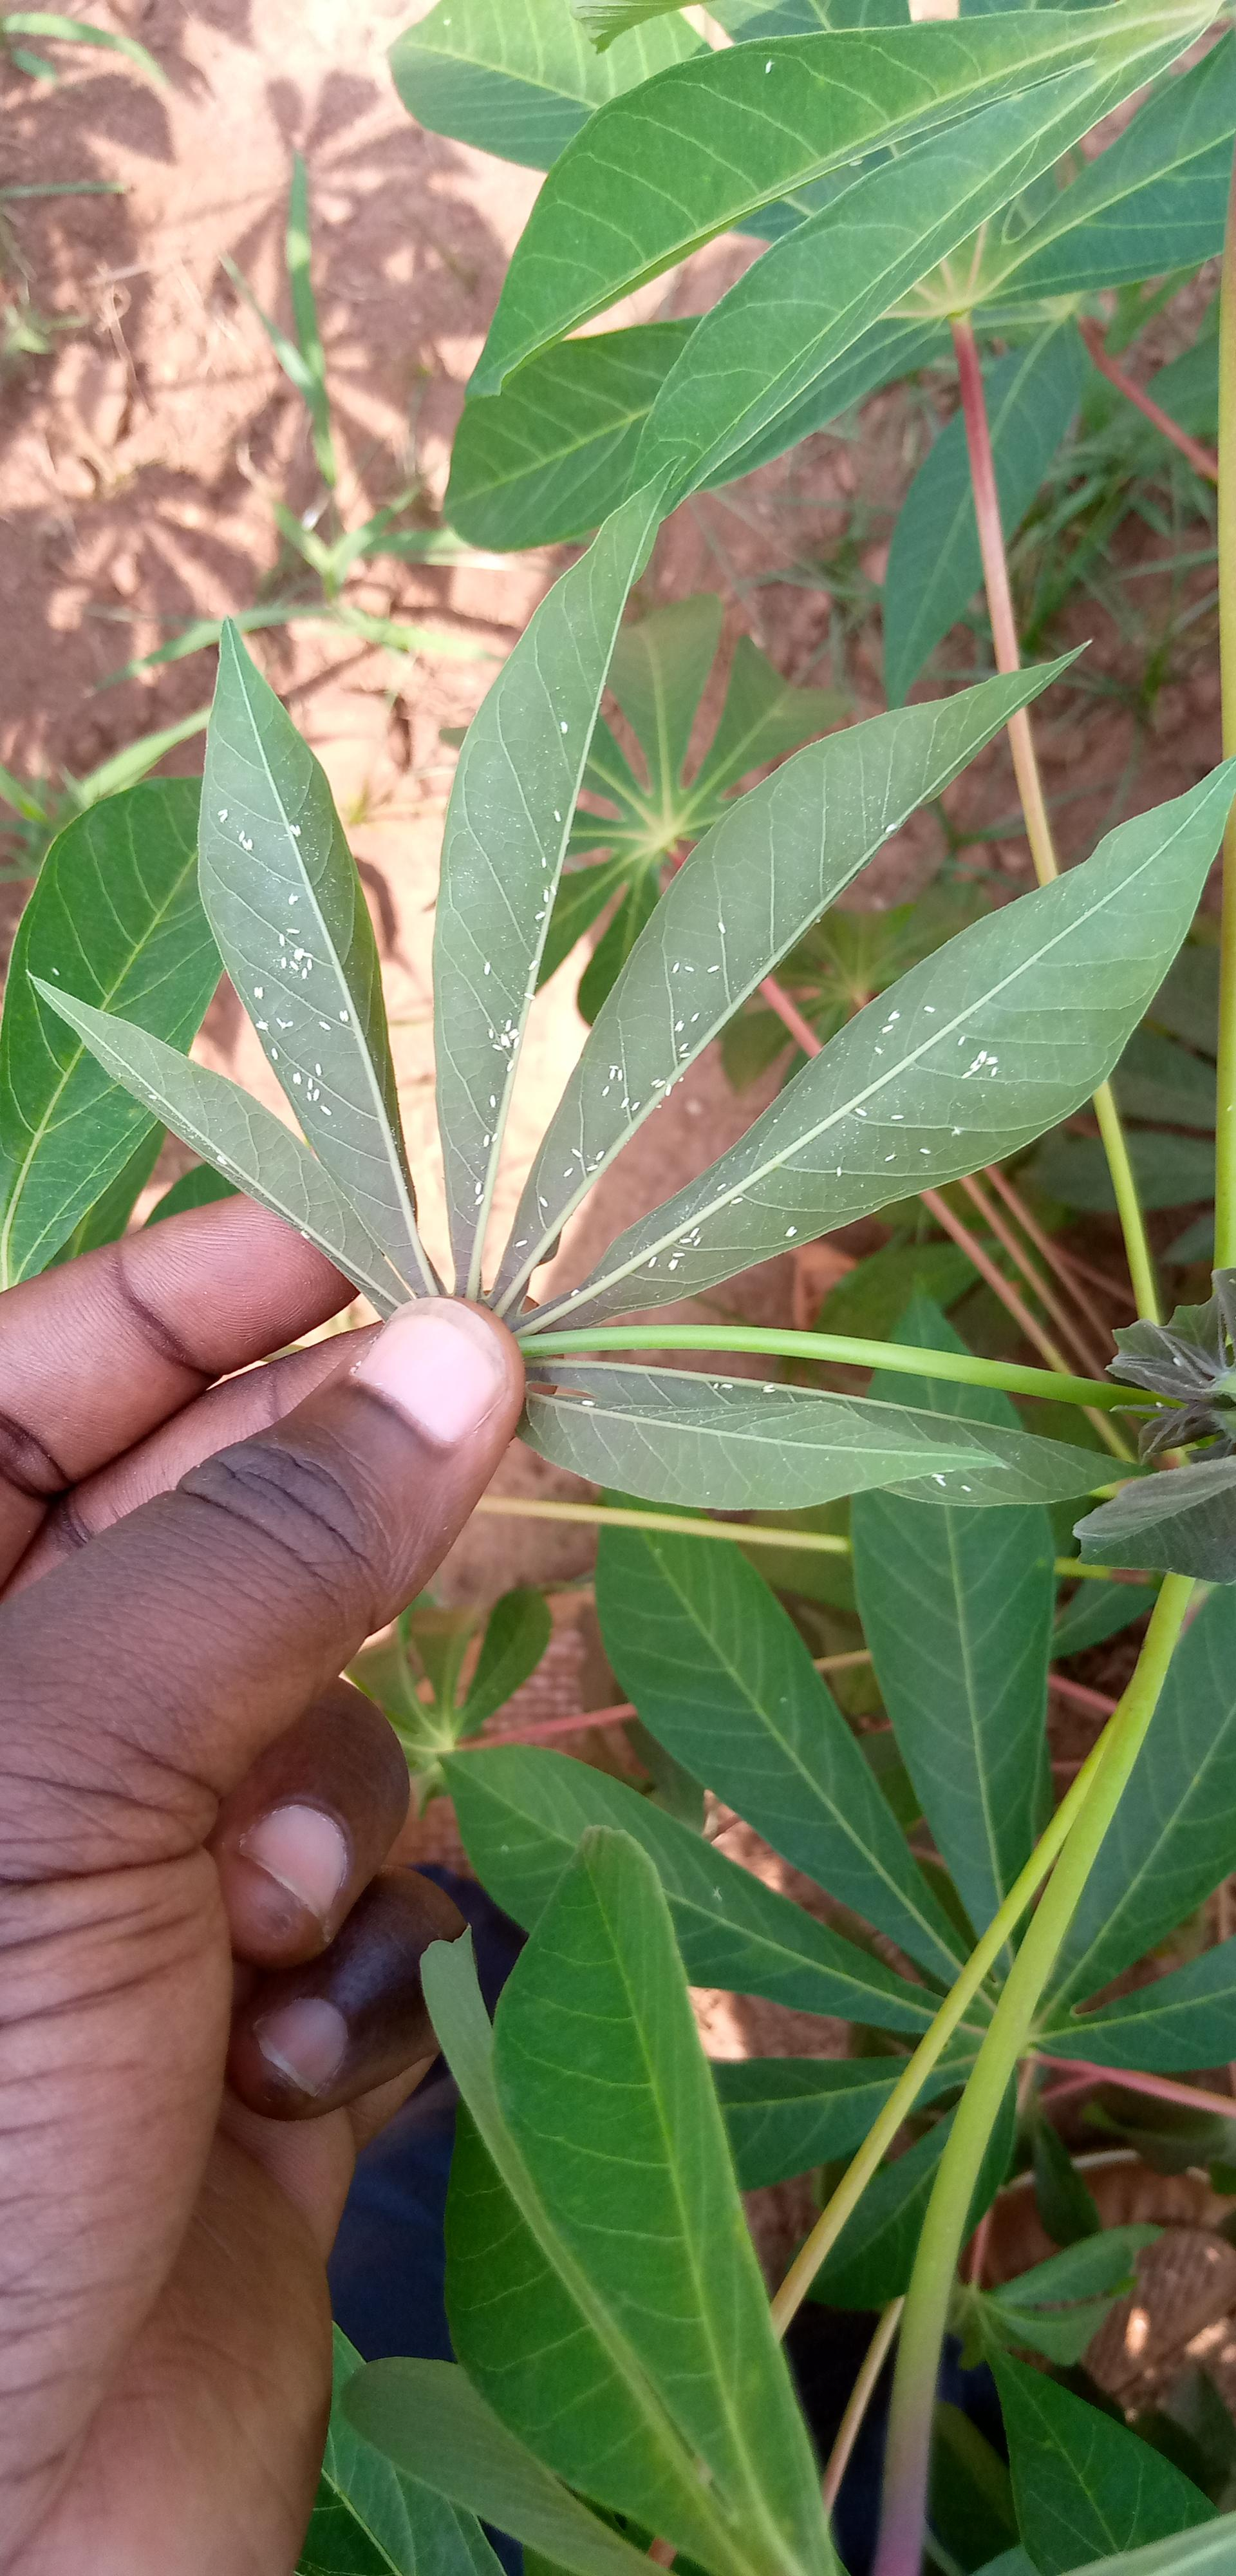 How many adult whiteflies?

125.